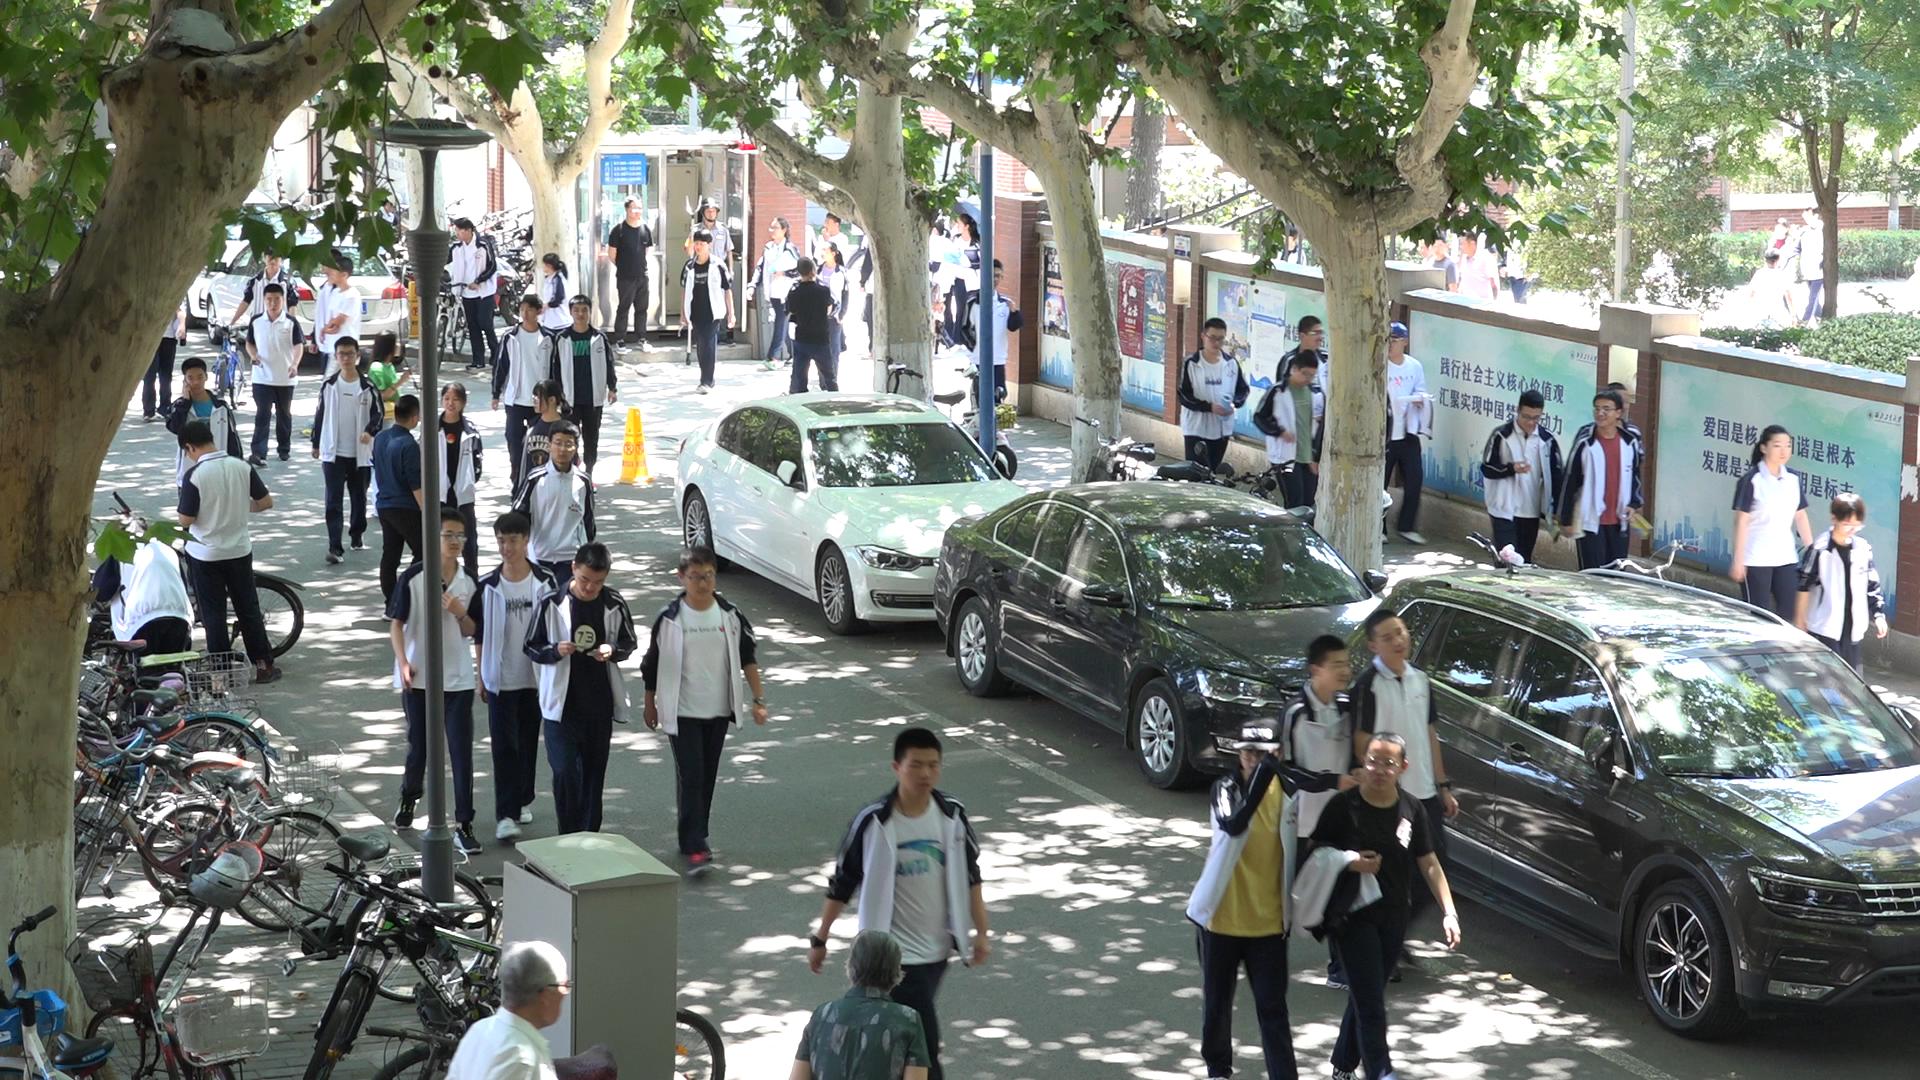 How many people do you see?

57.